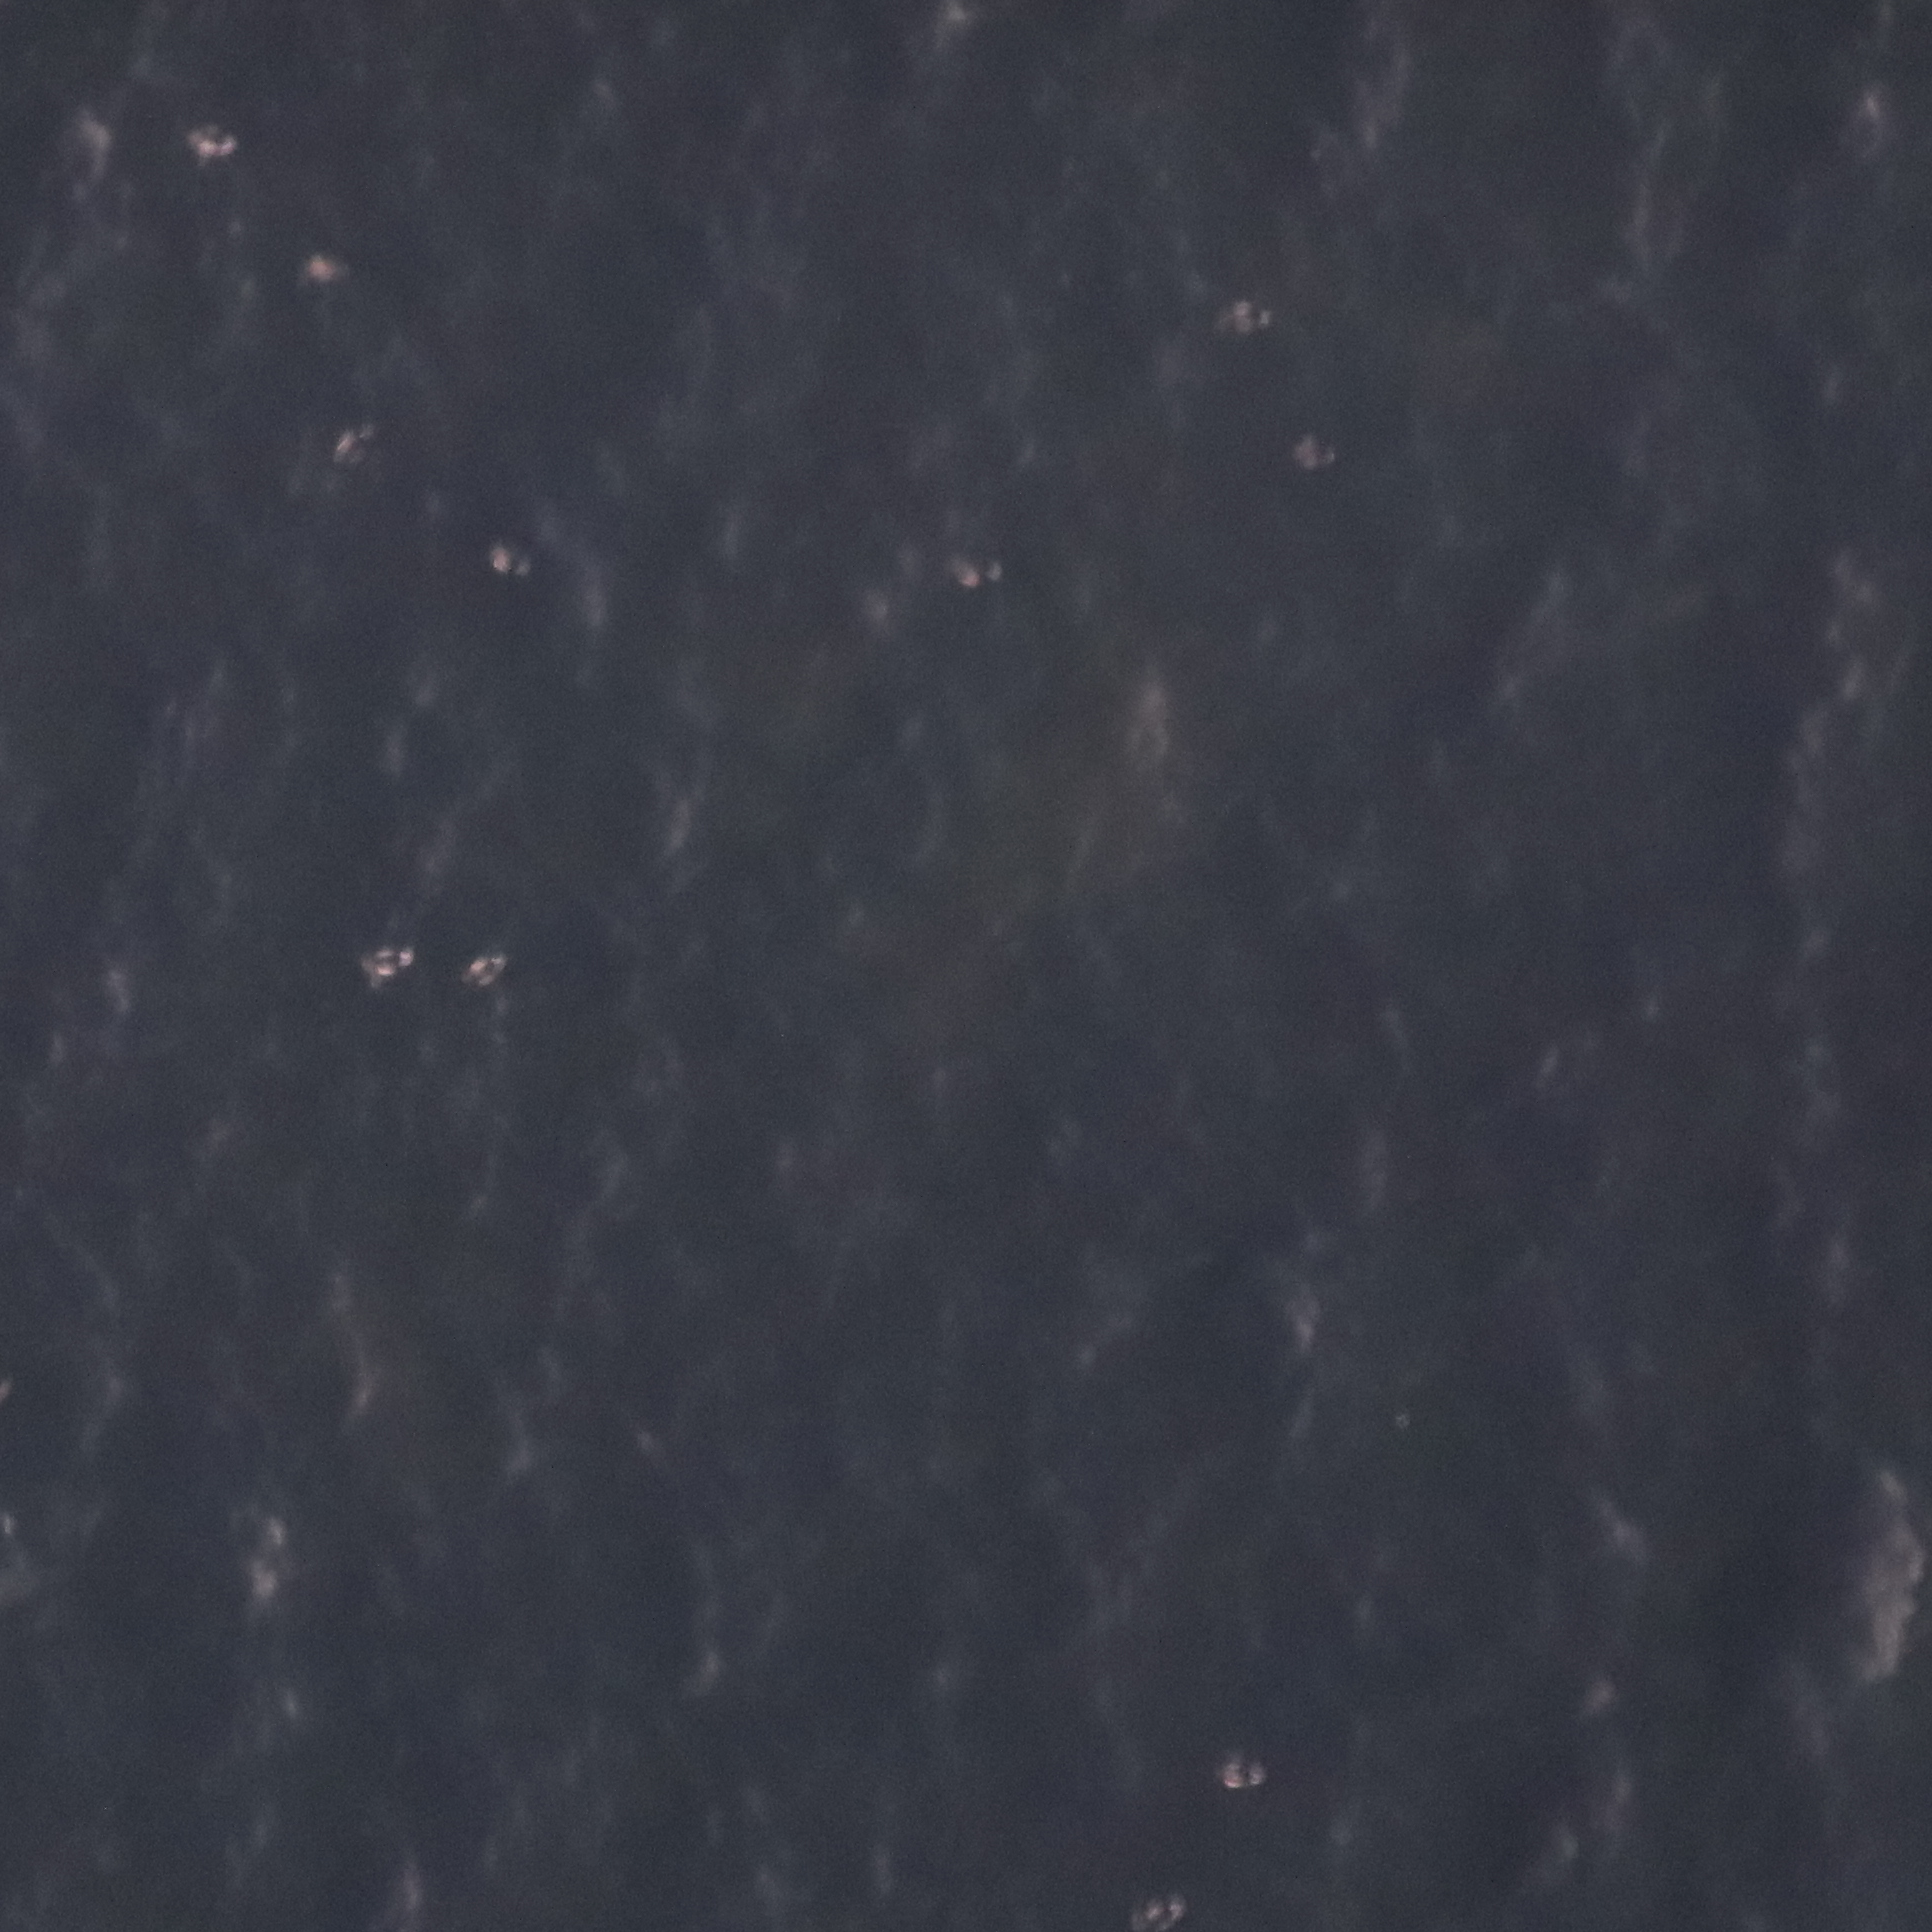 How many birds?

11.